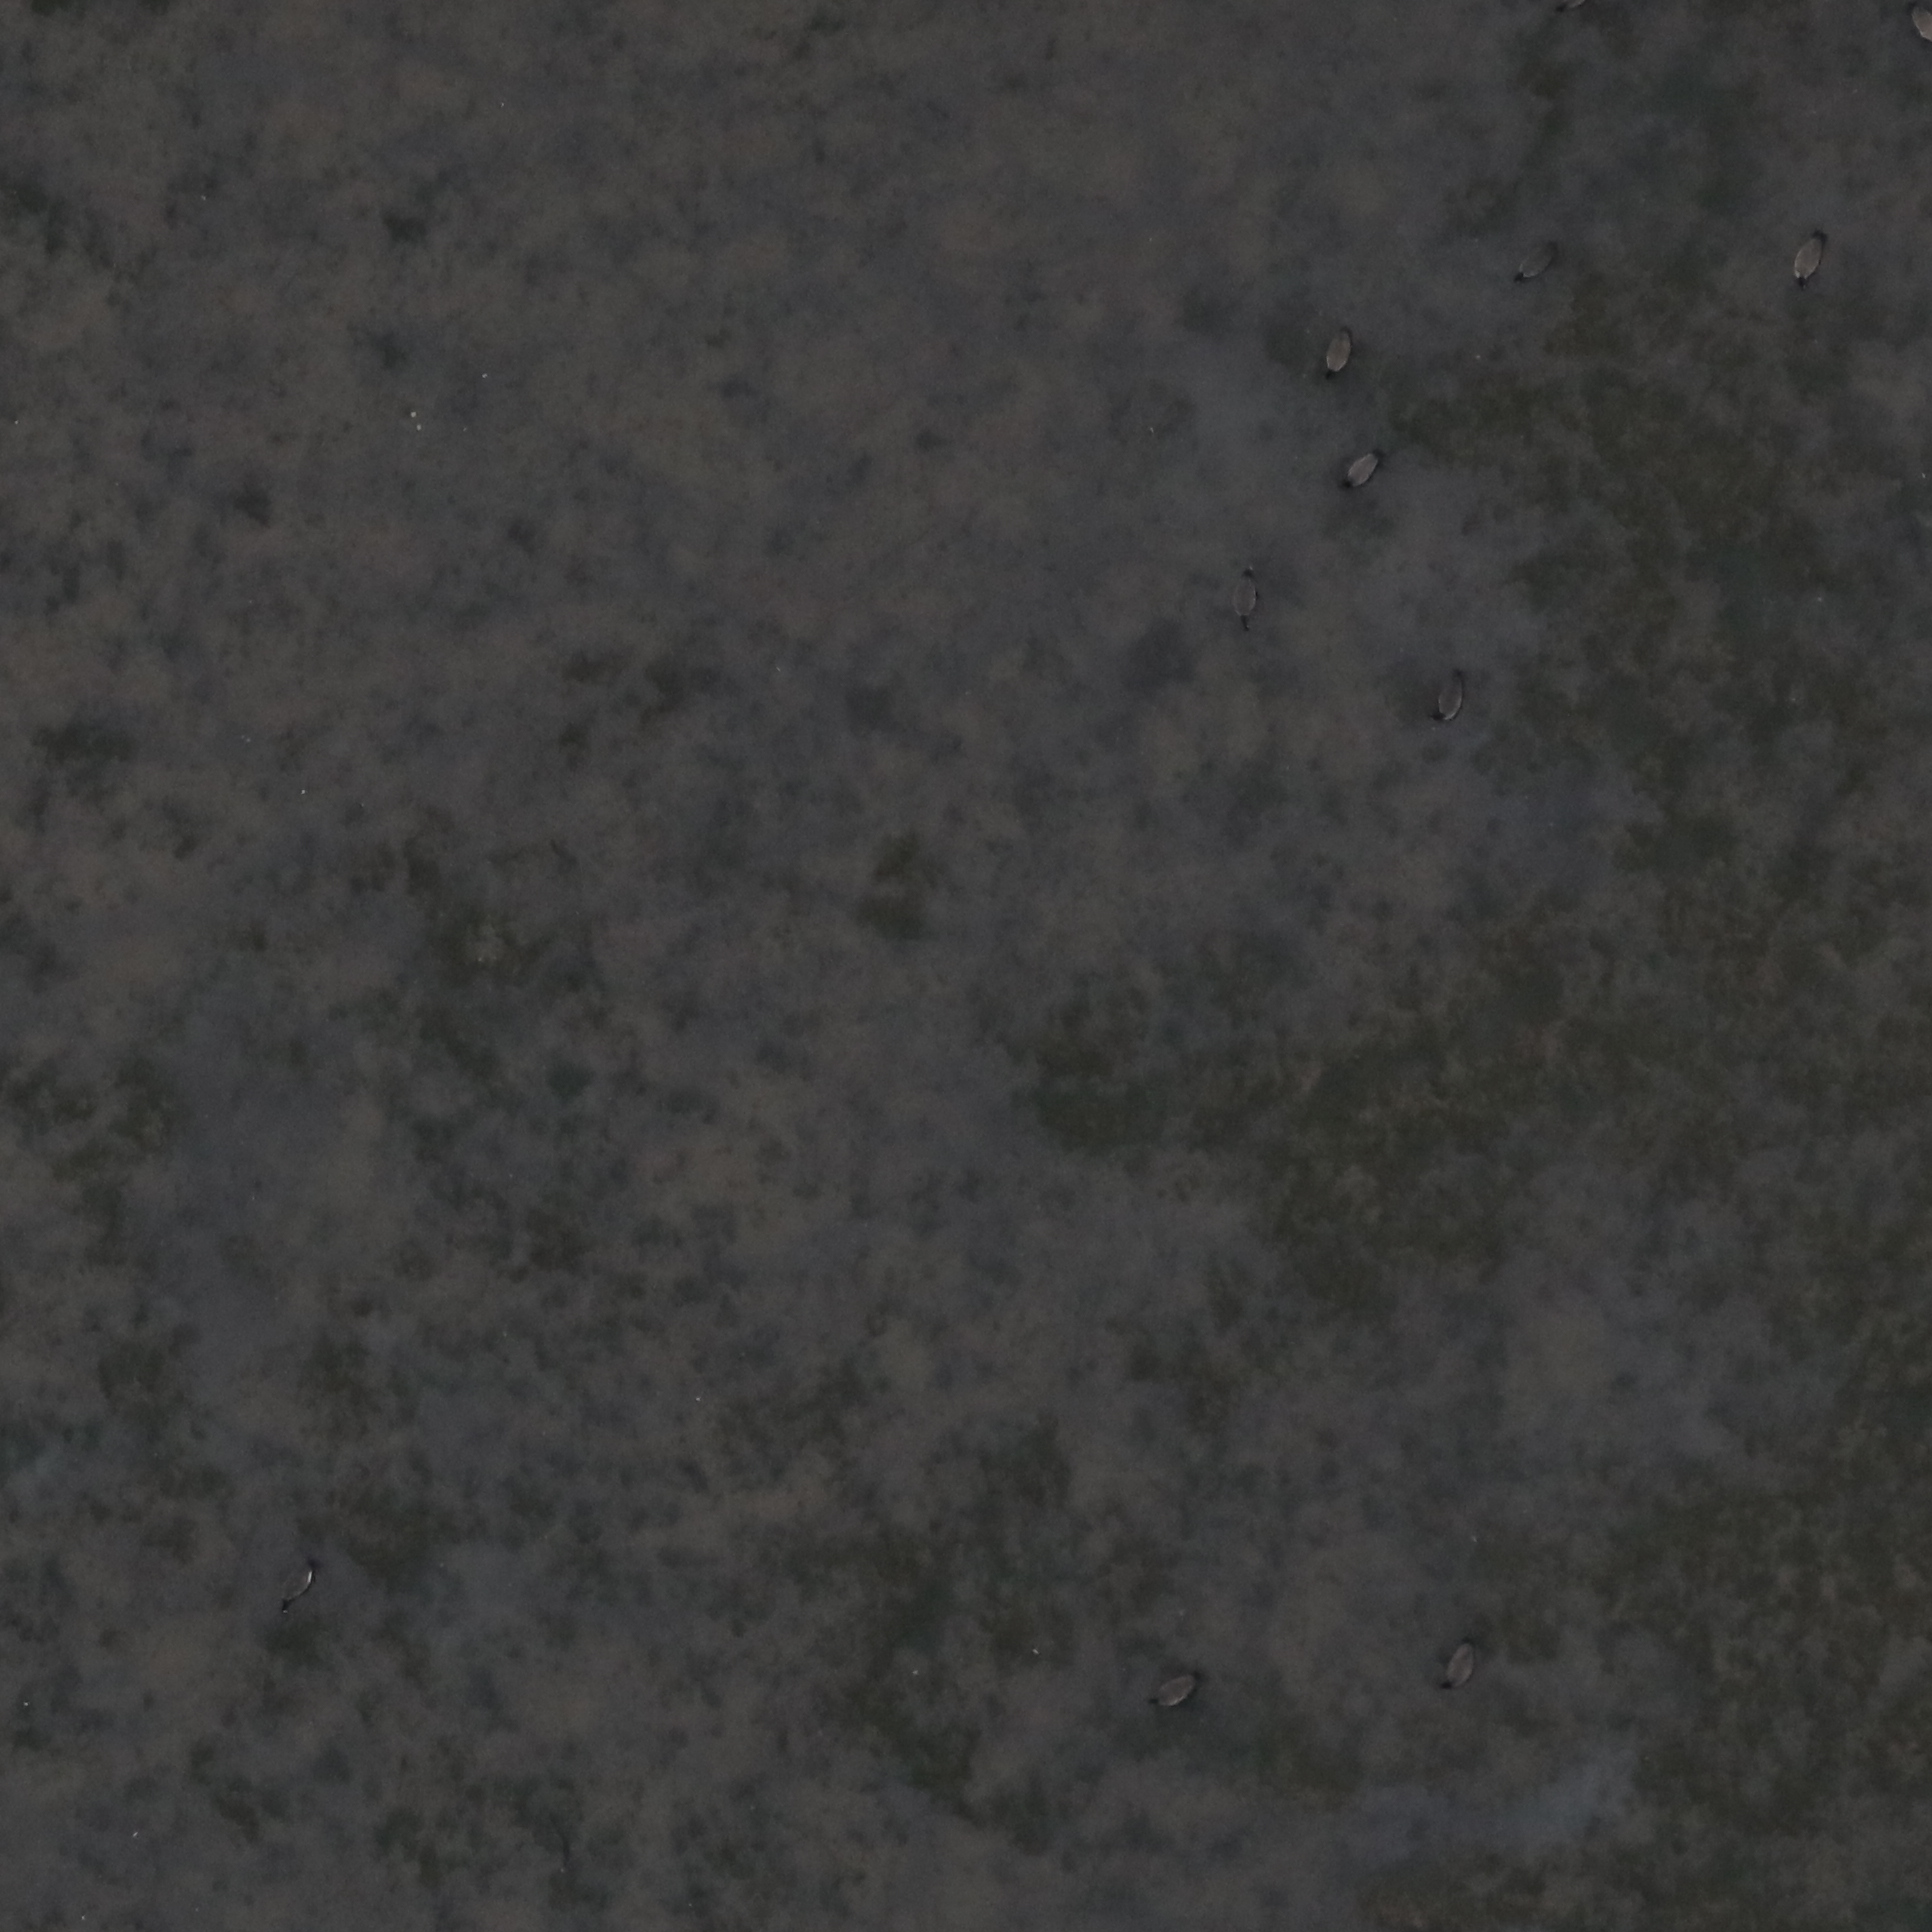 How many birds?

10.